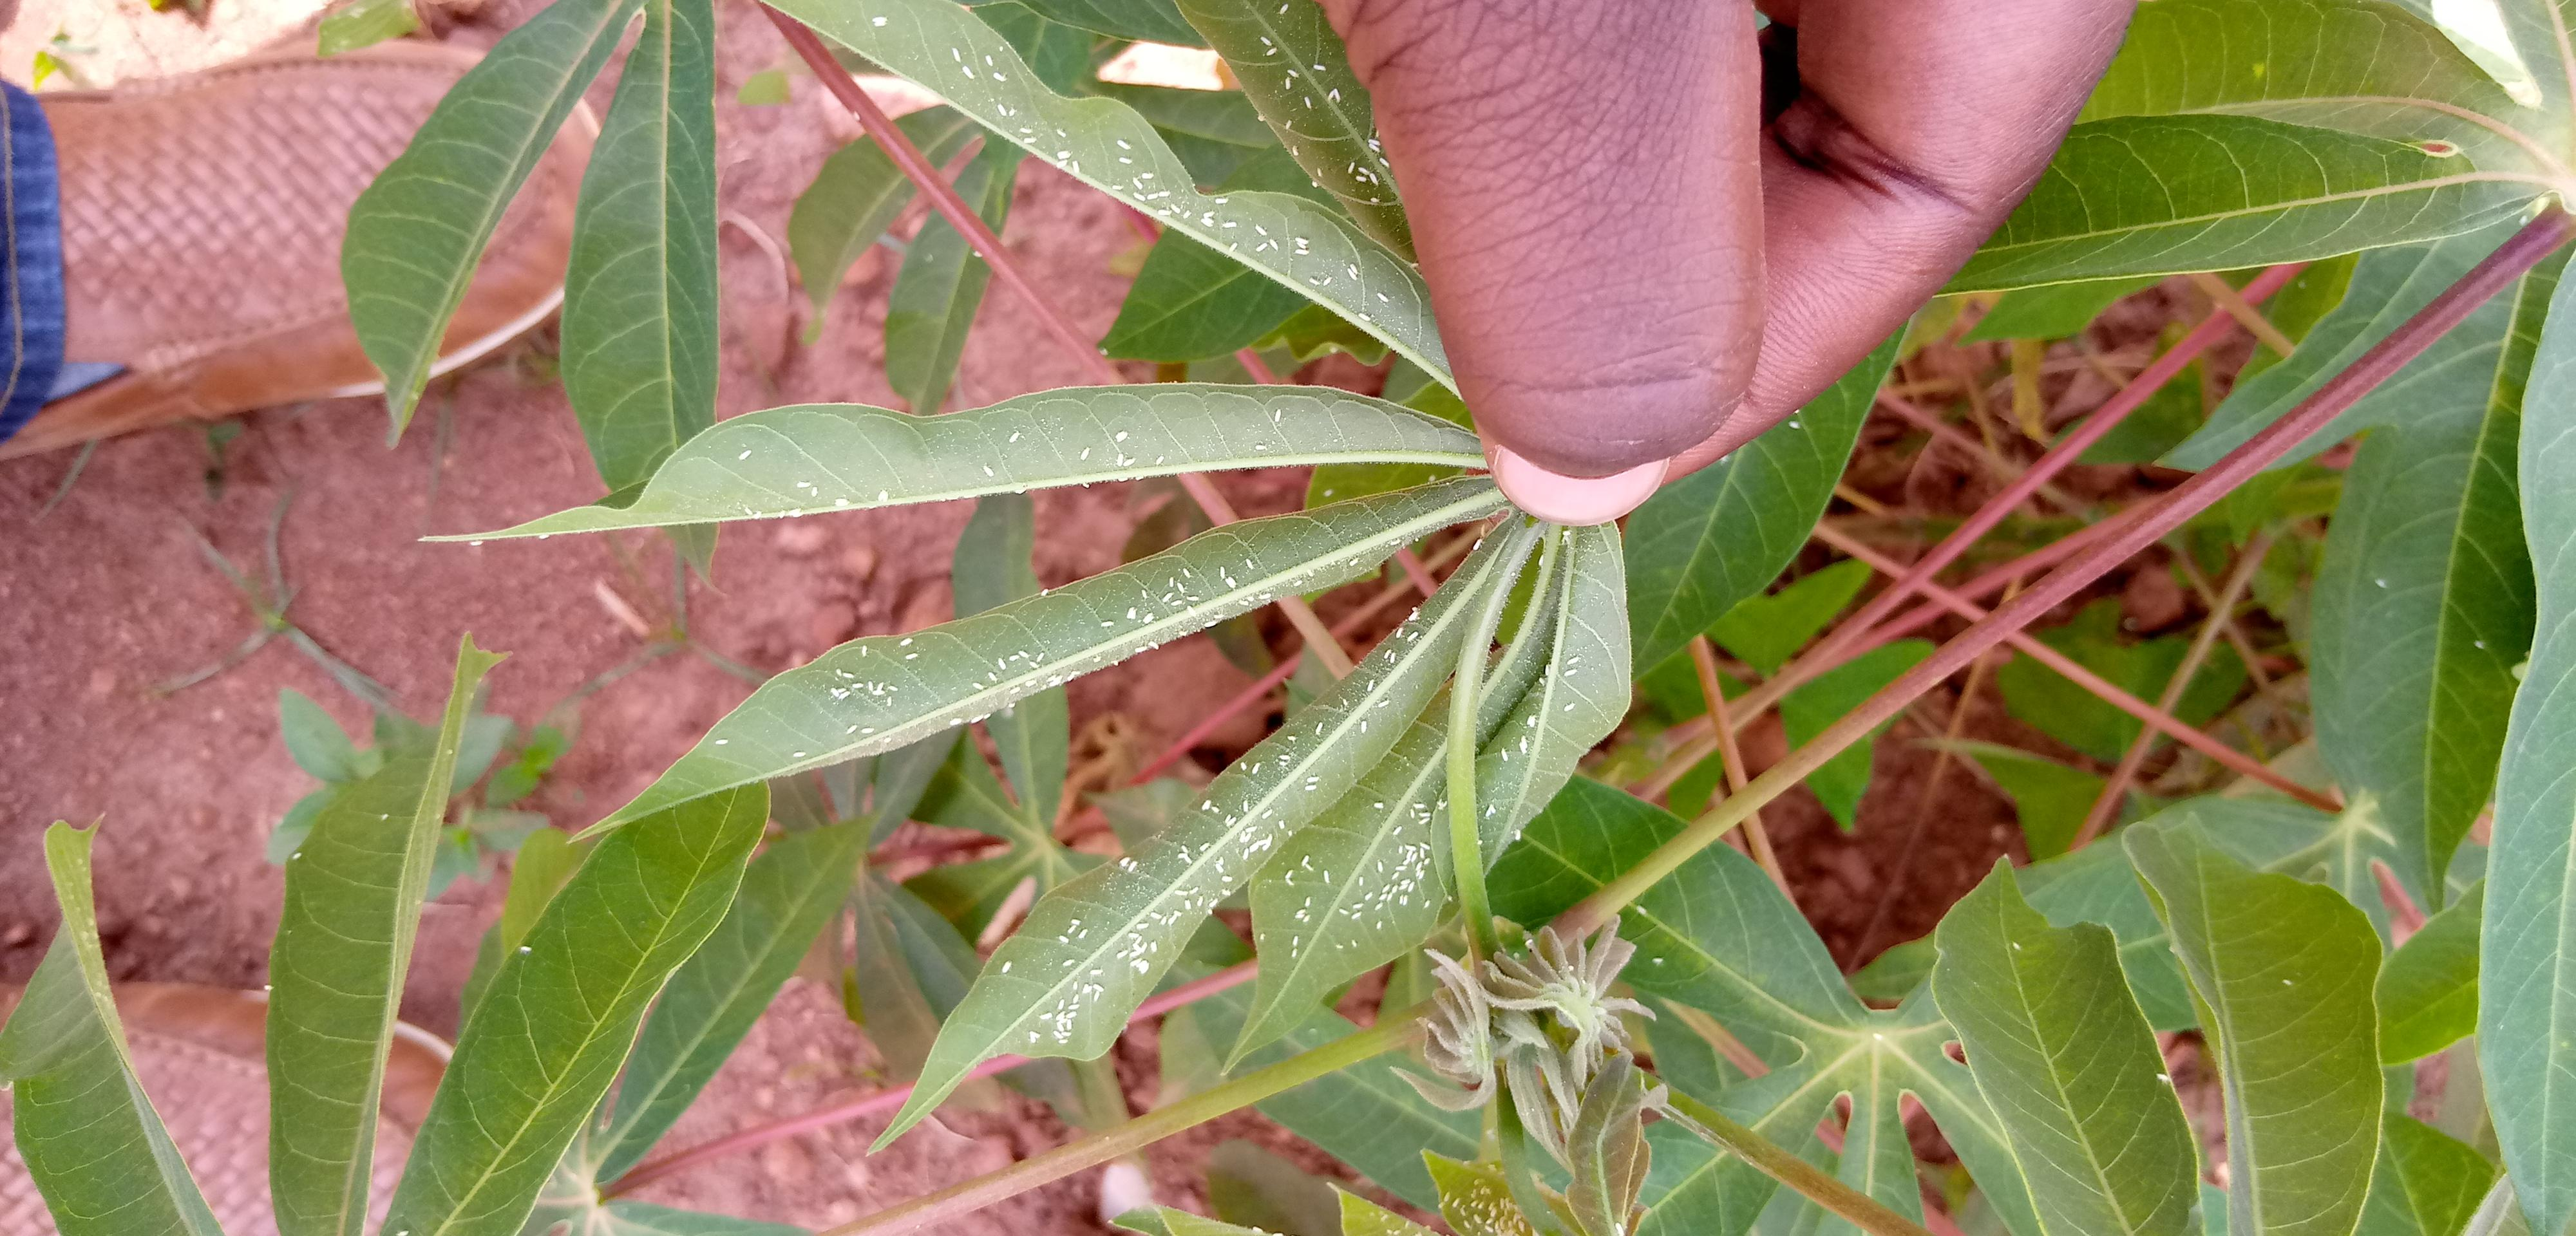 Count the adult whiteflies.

329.